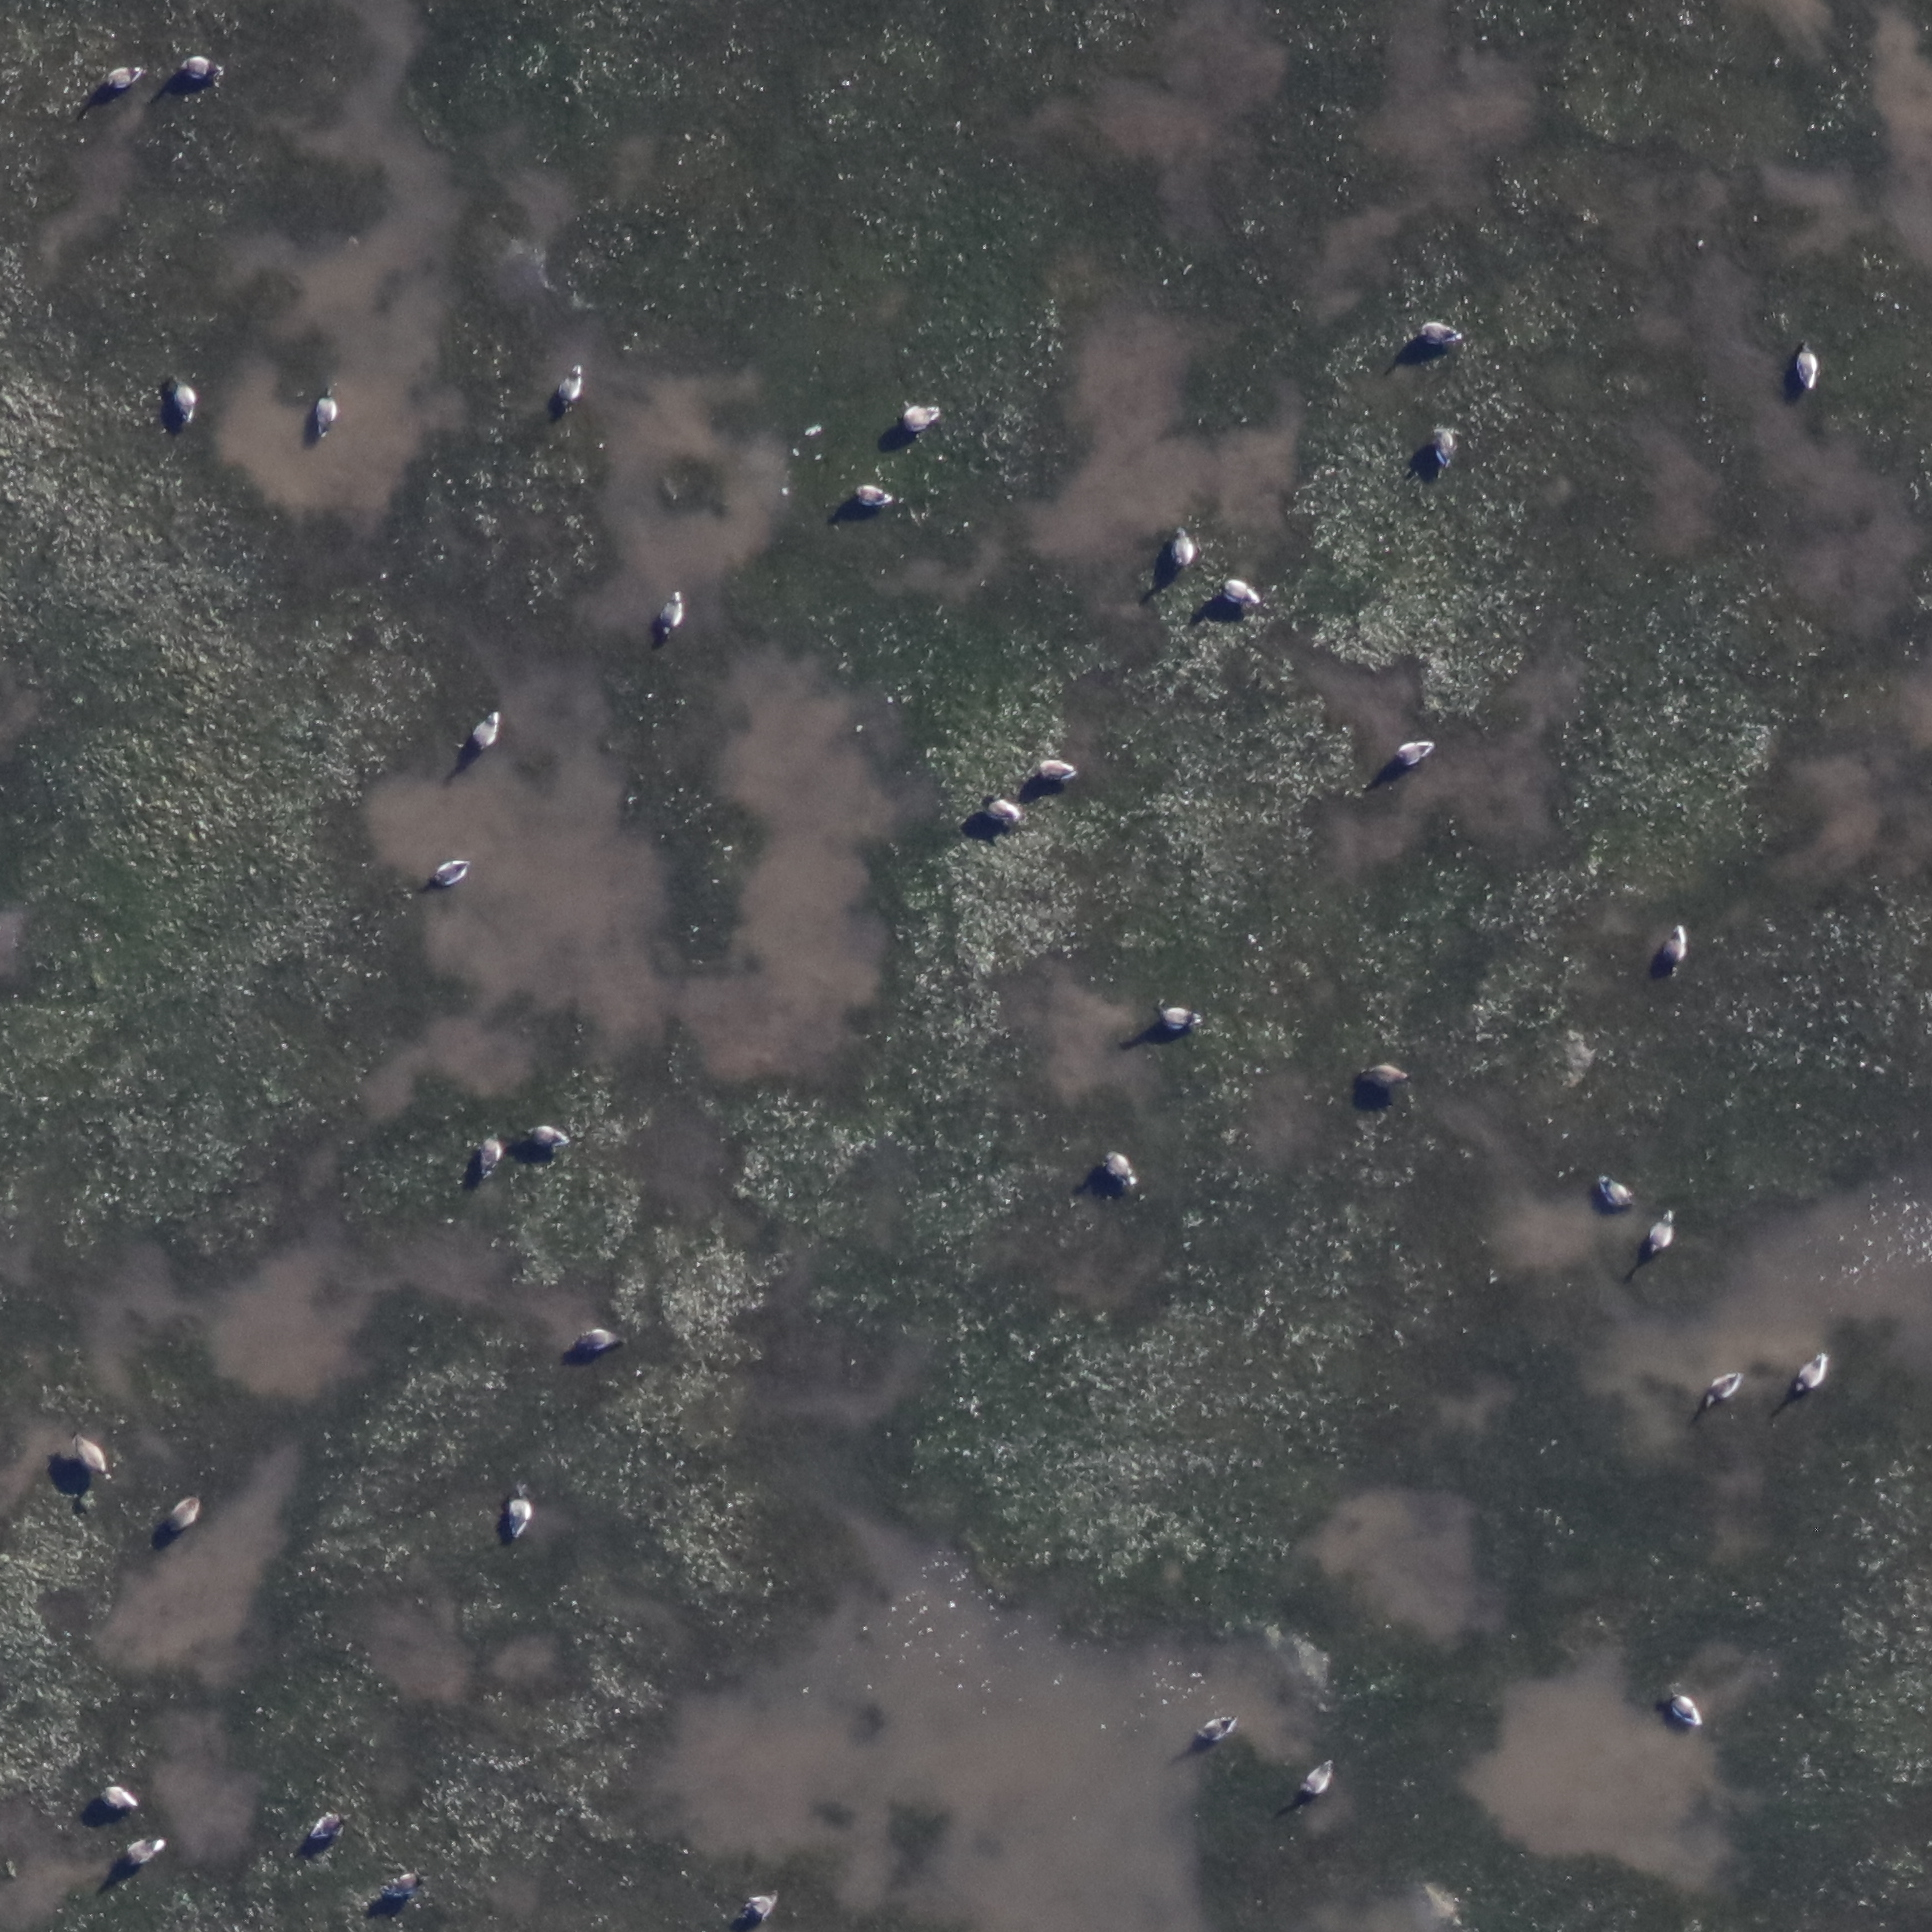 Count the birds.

40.